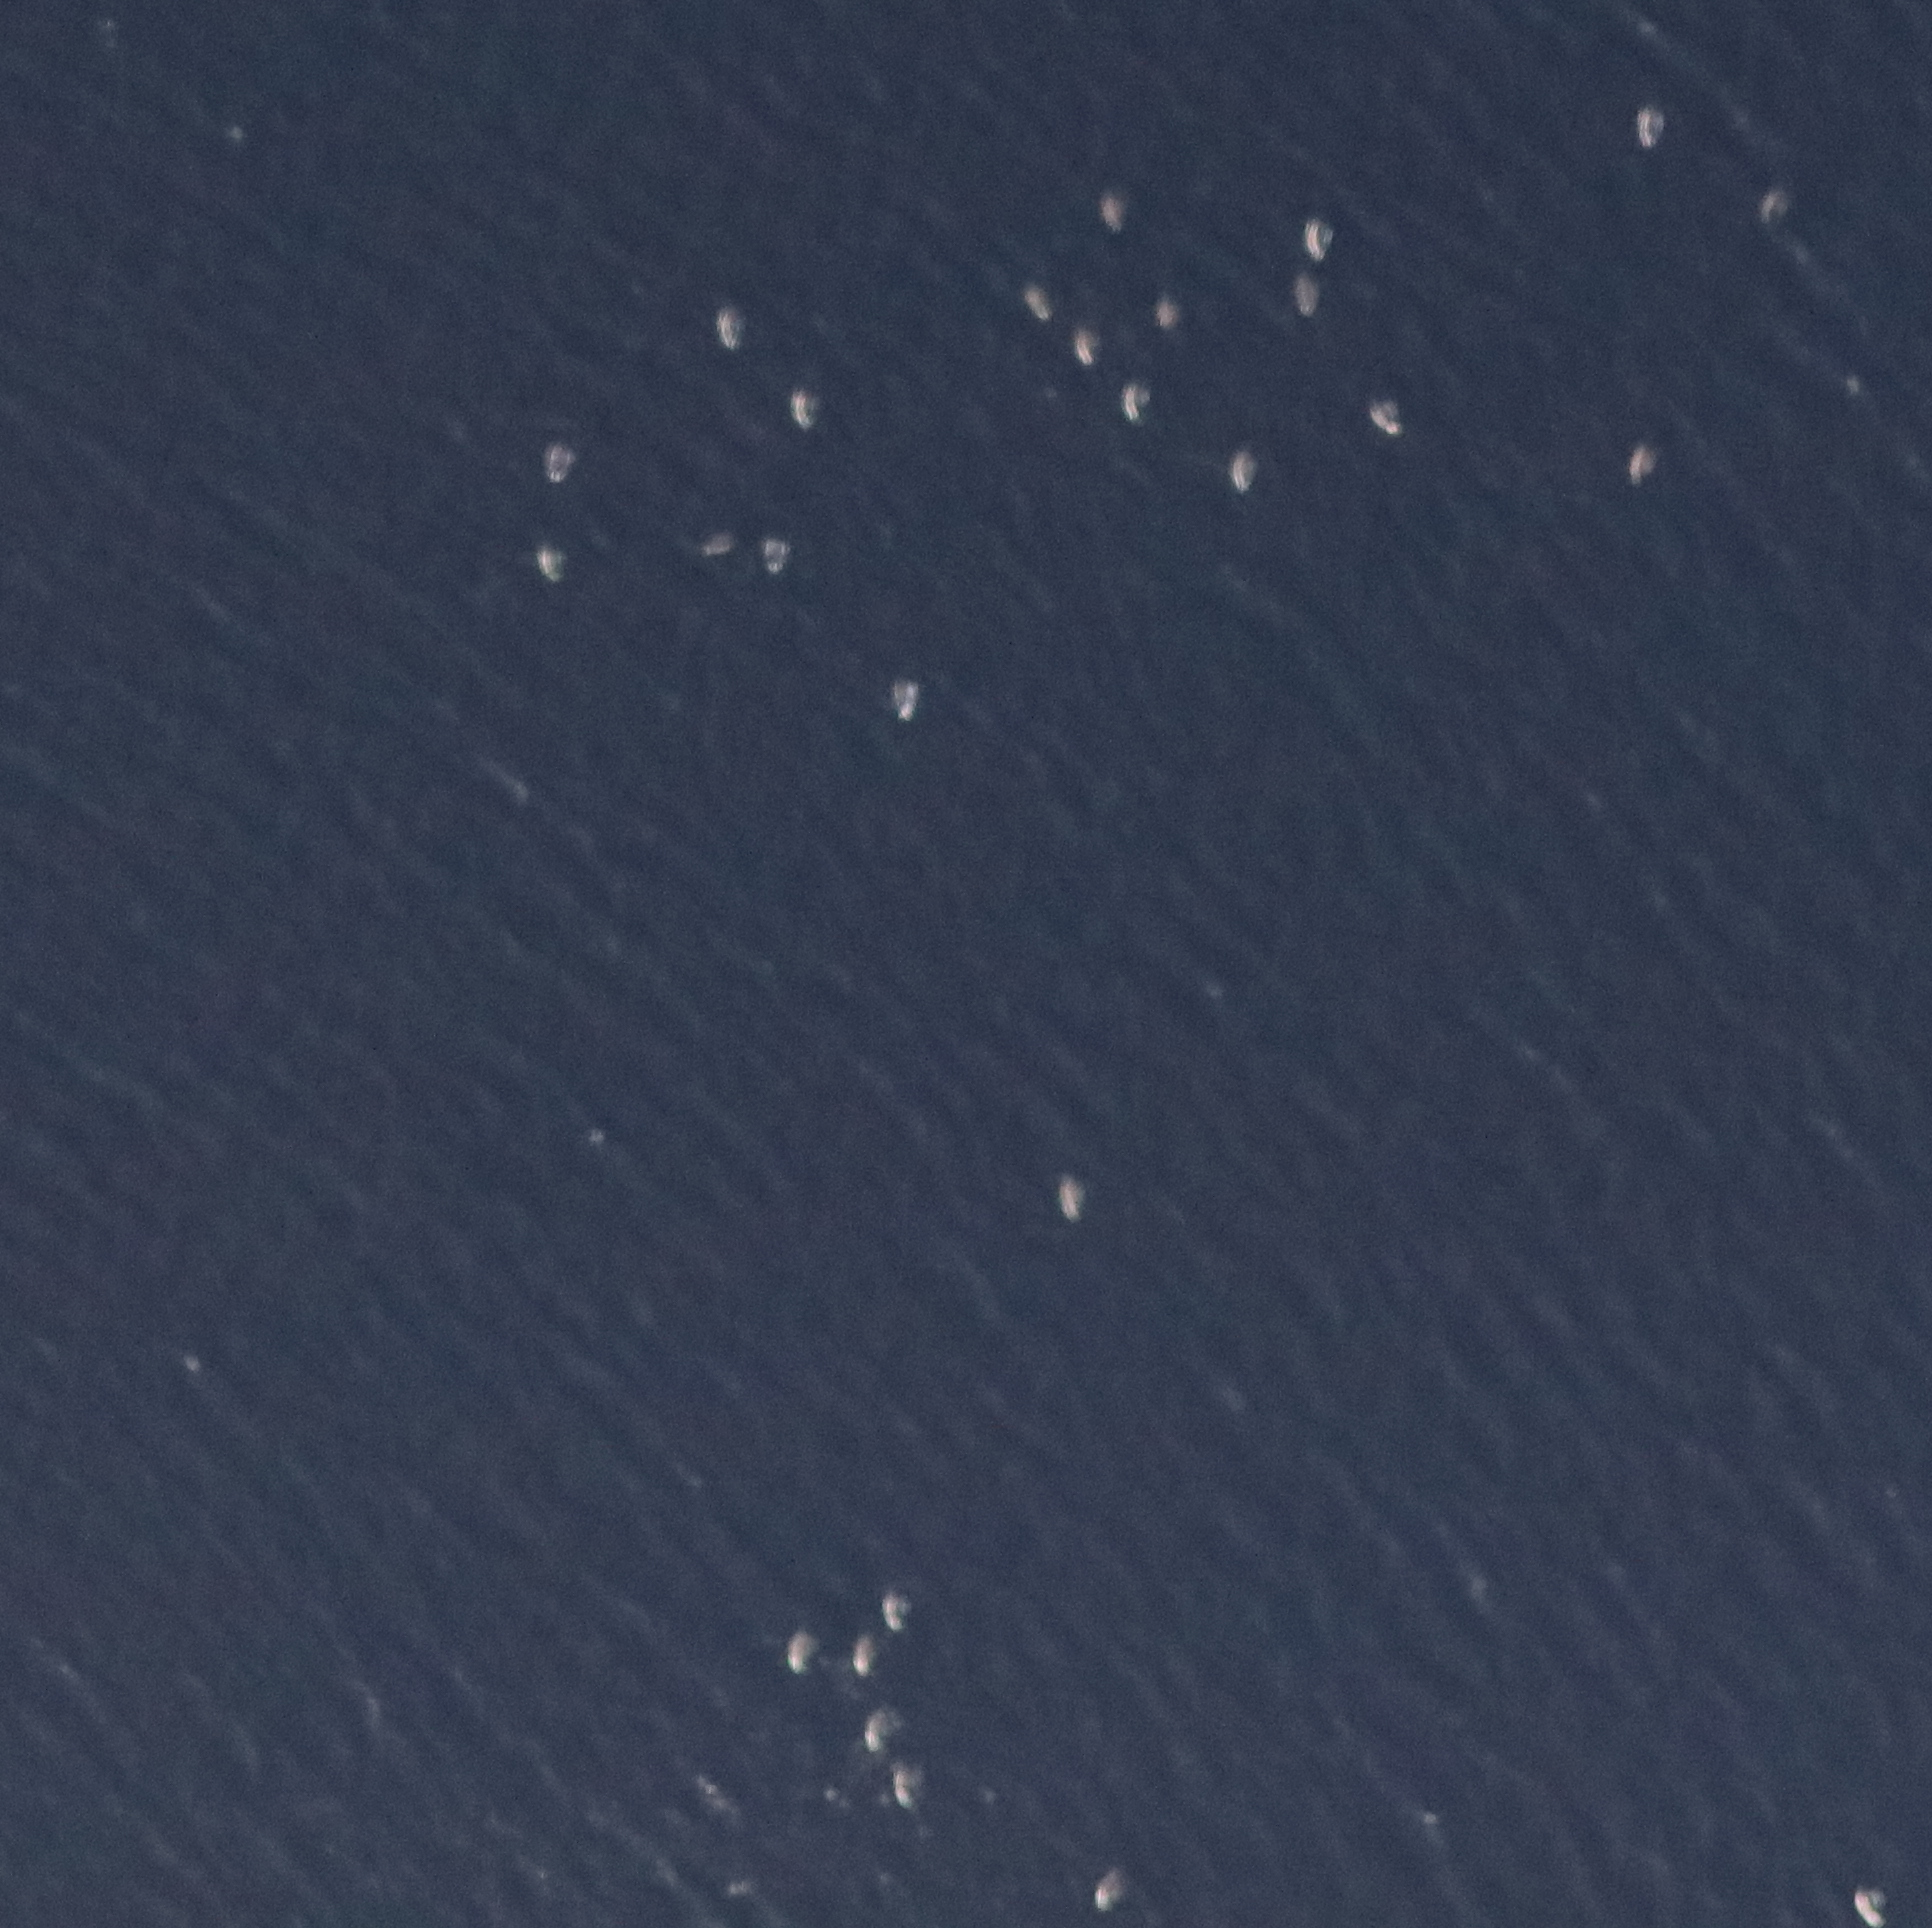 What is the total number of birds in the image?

27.